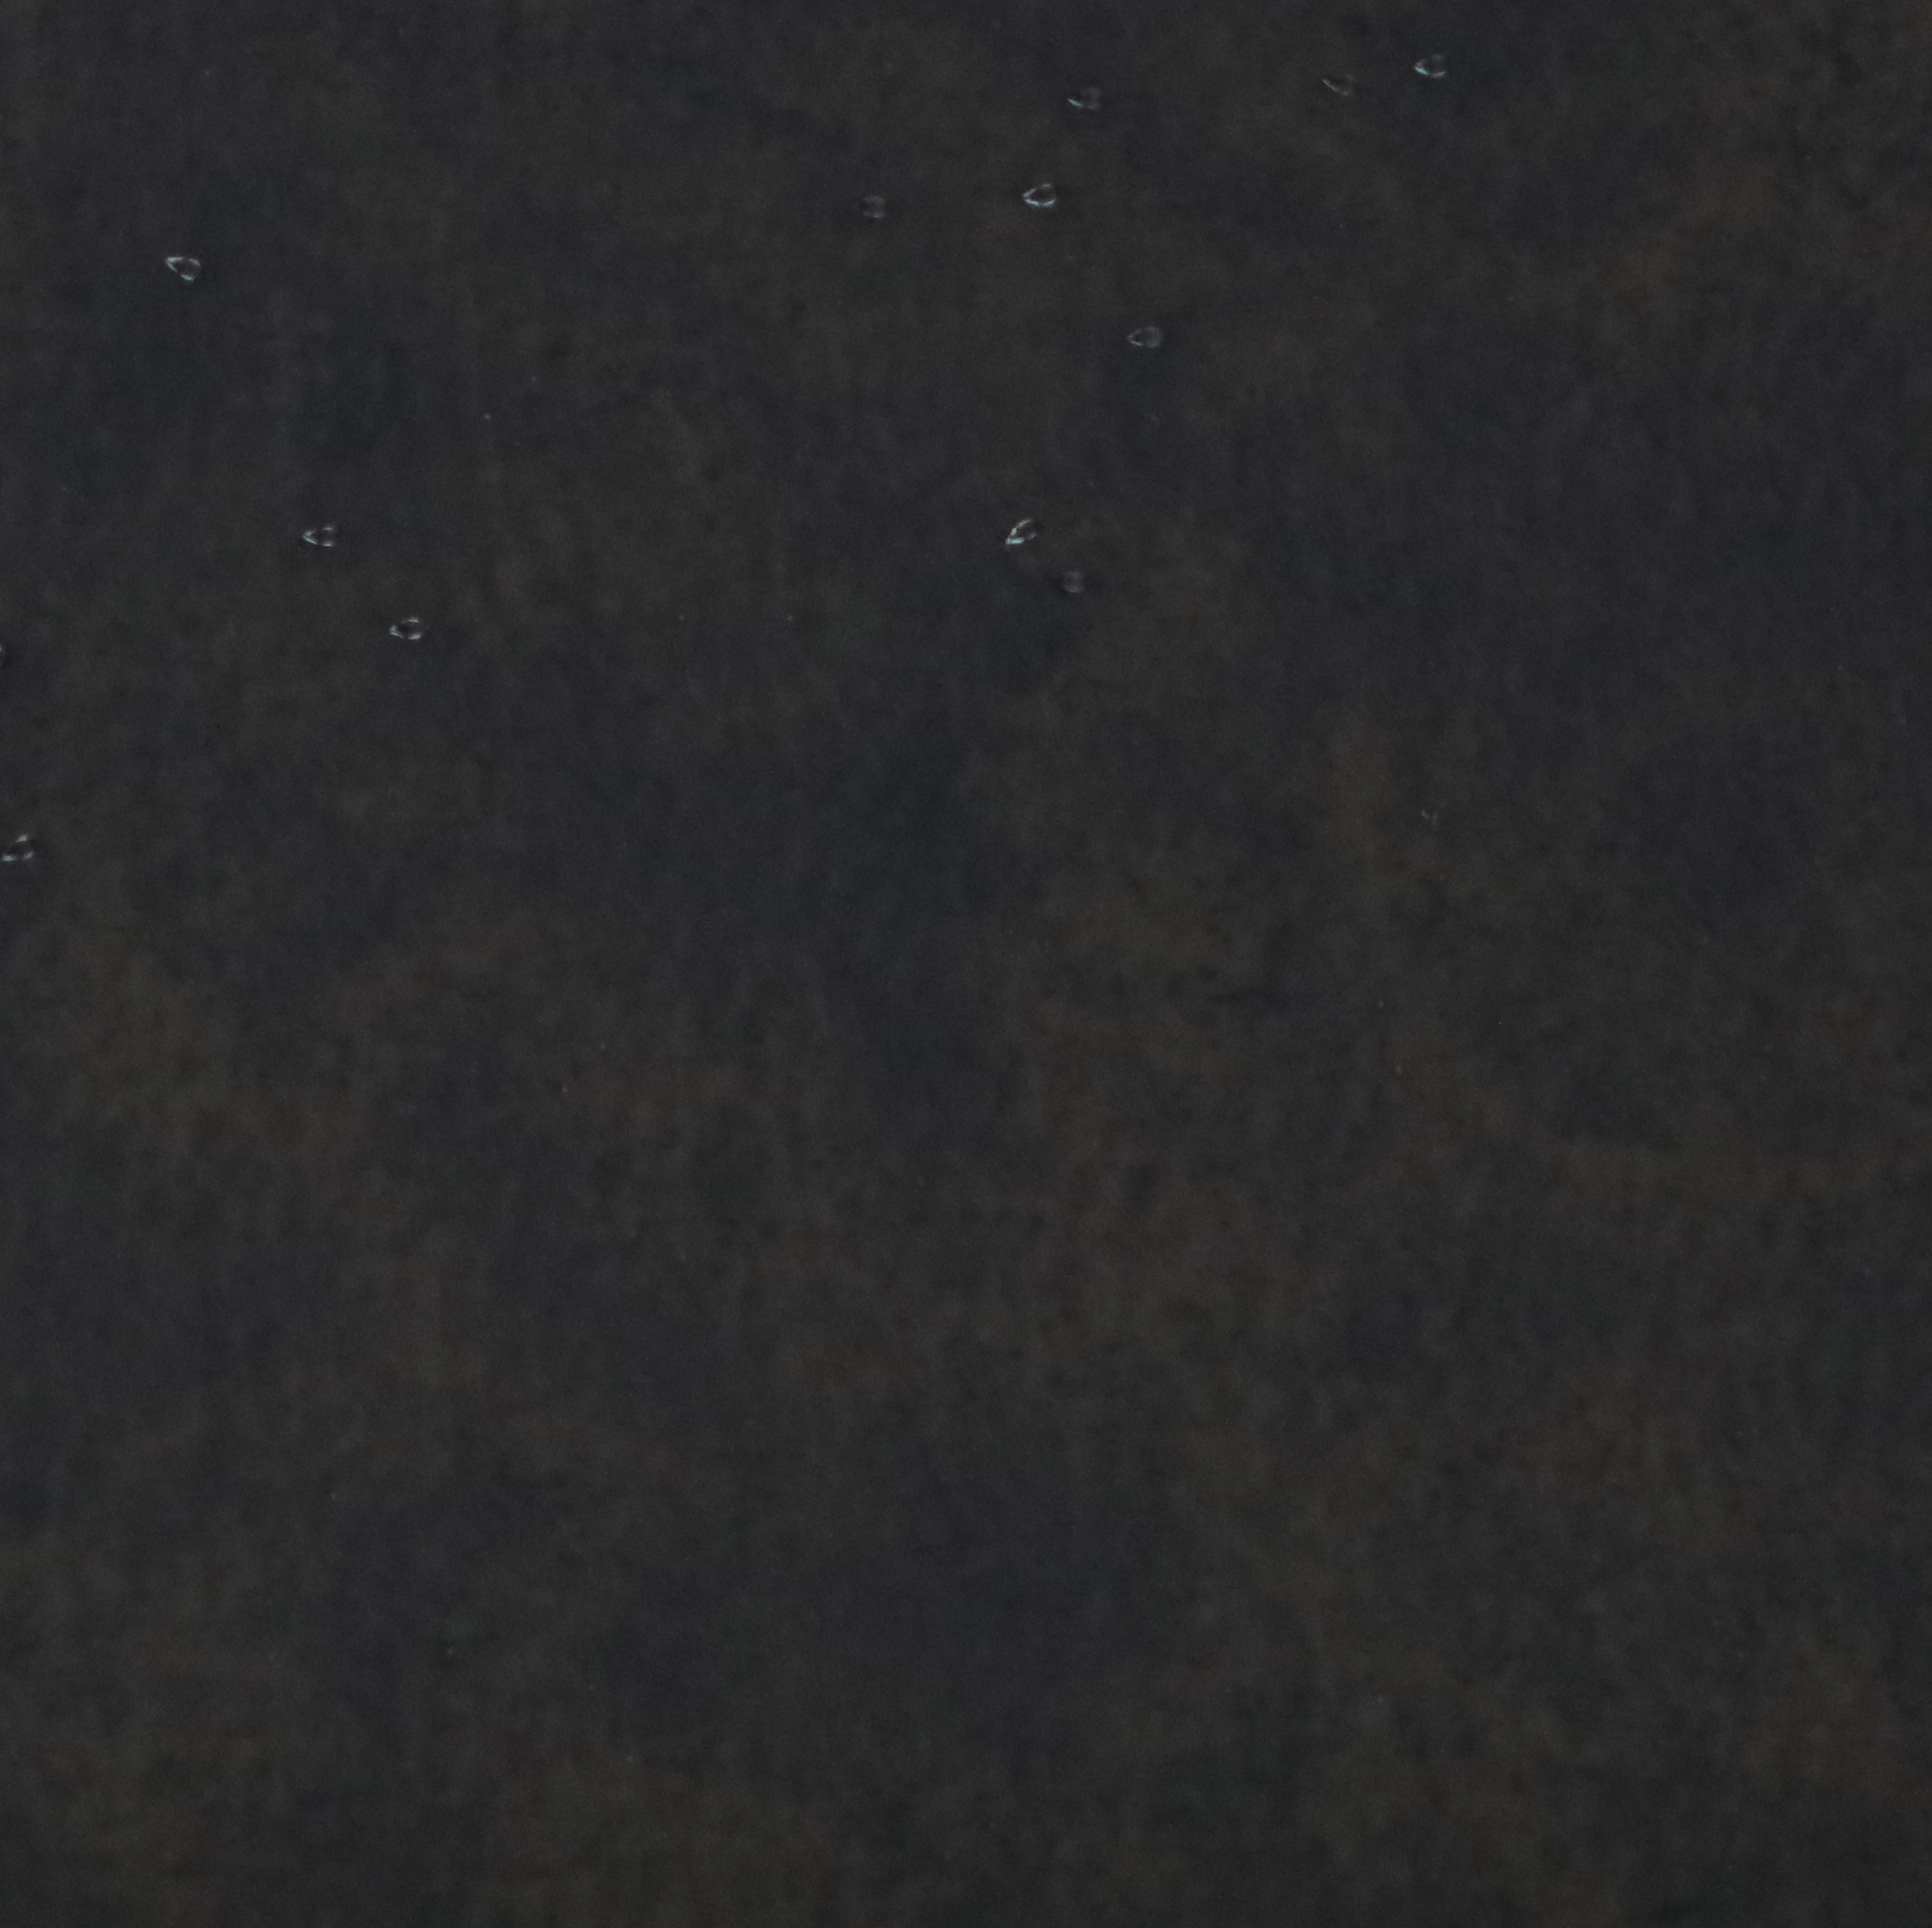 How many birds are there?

12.